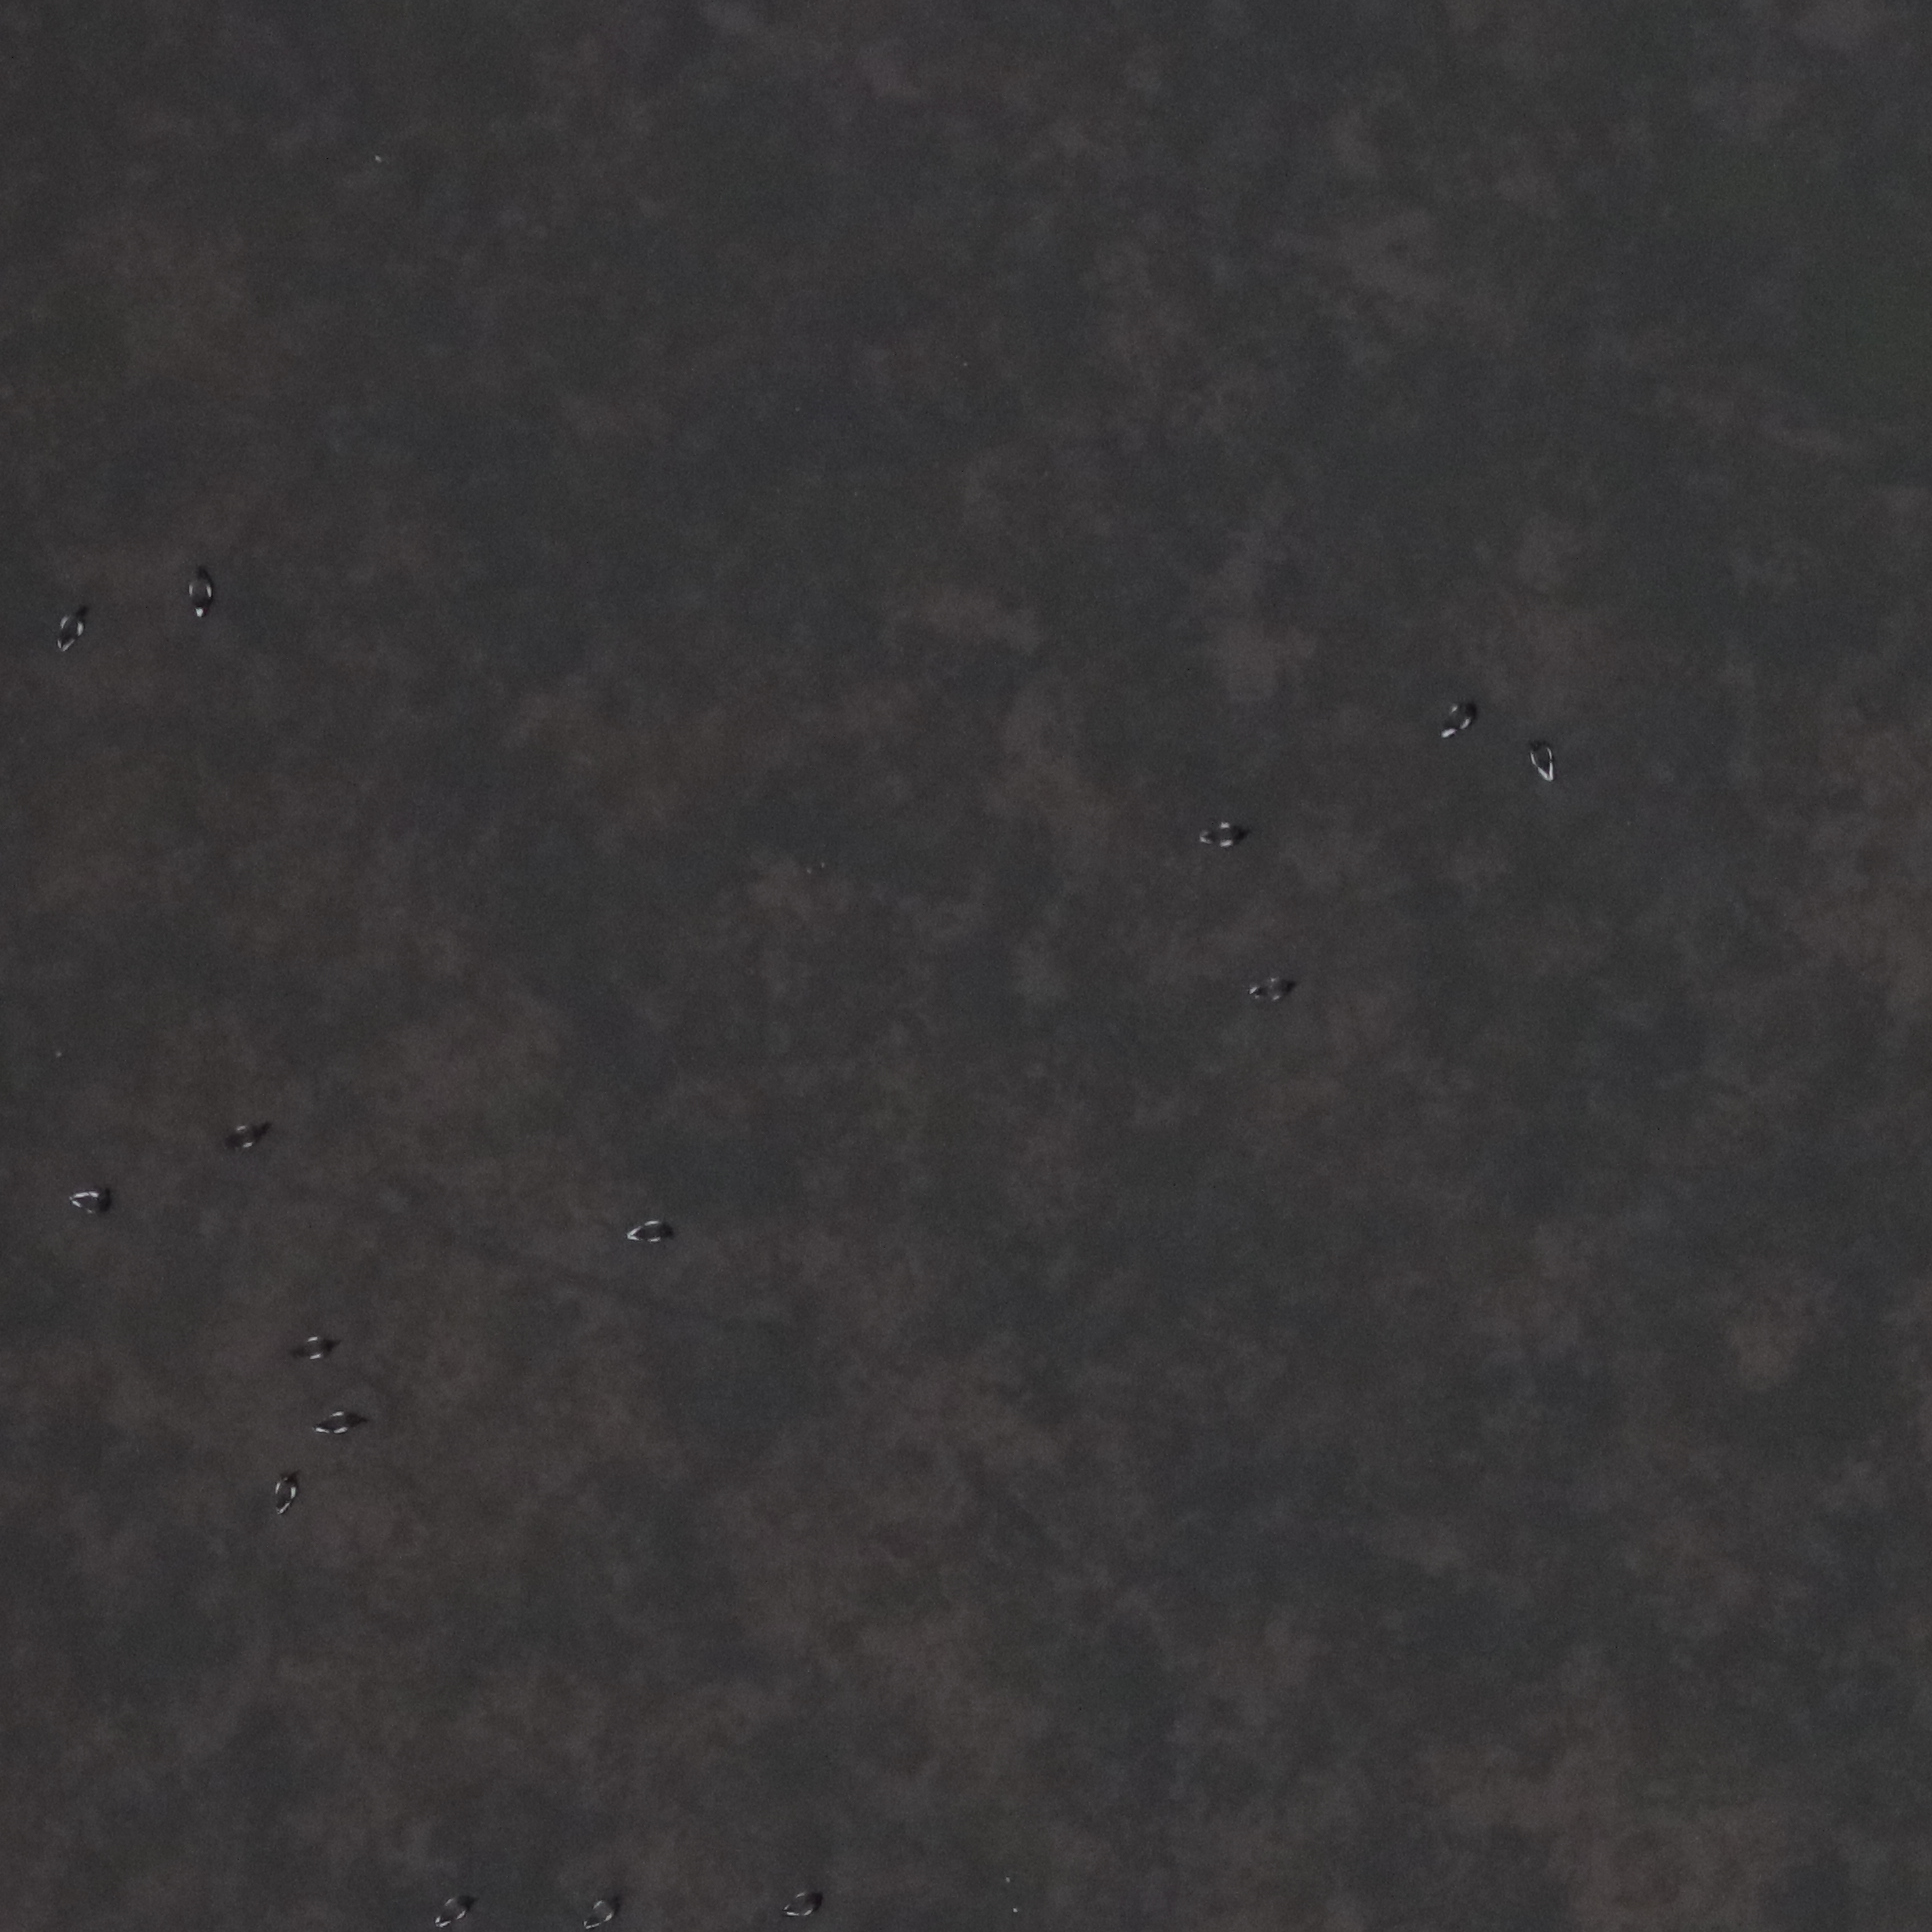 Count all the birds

15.